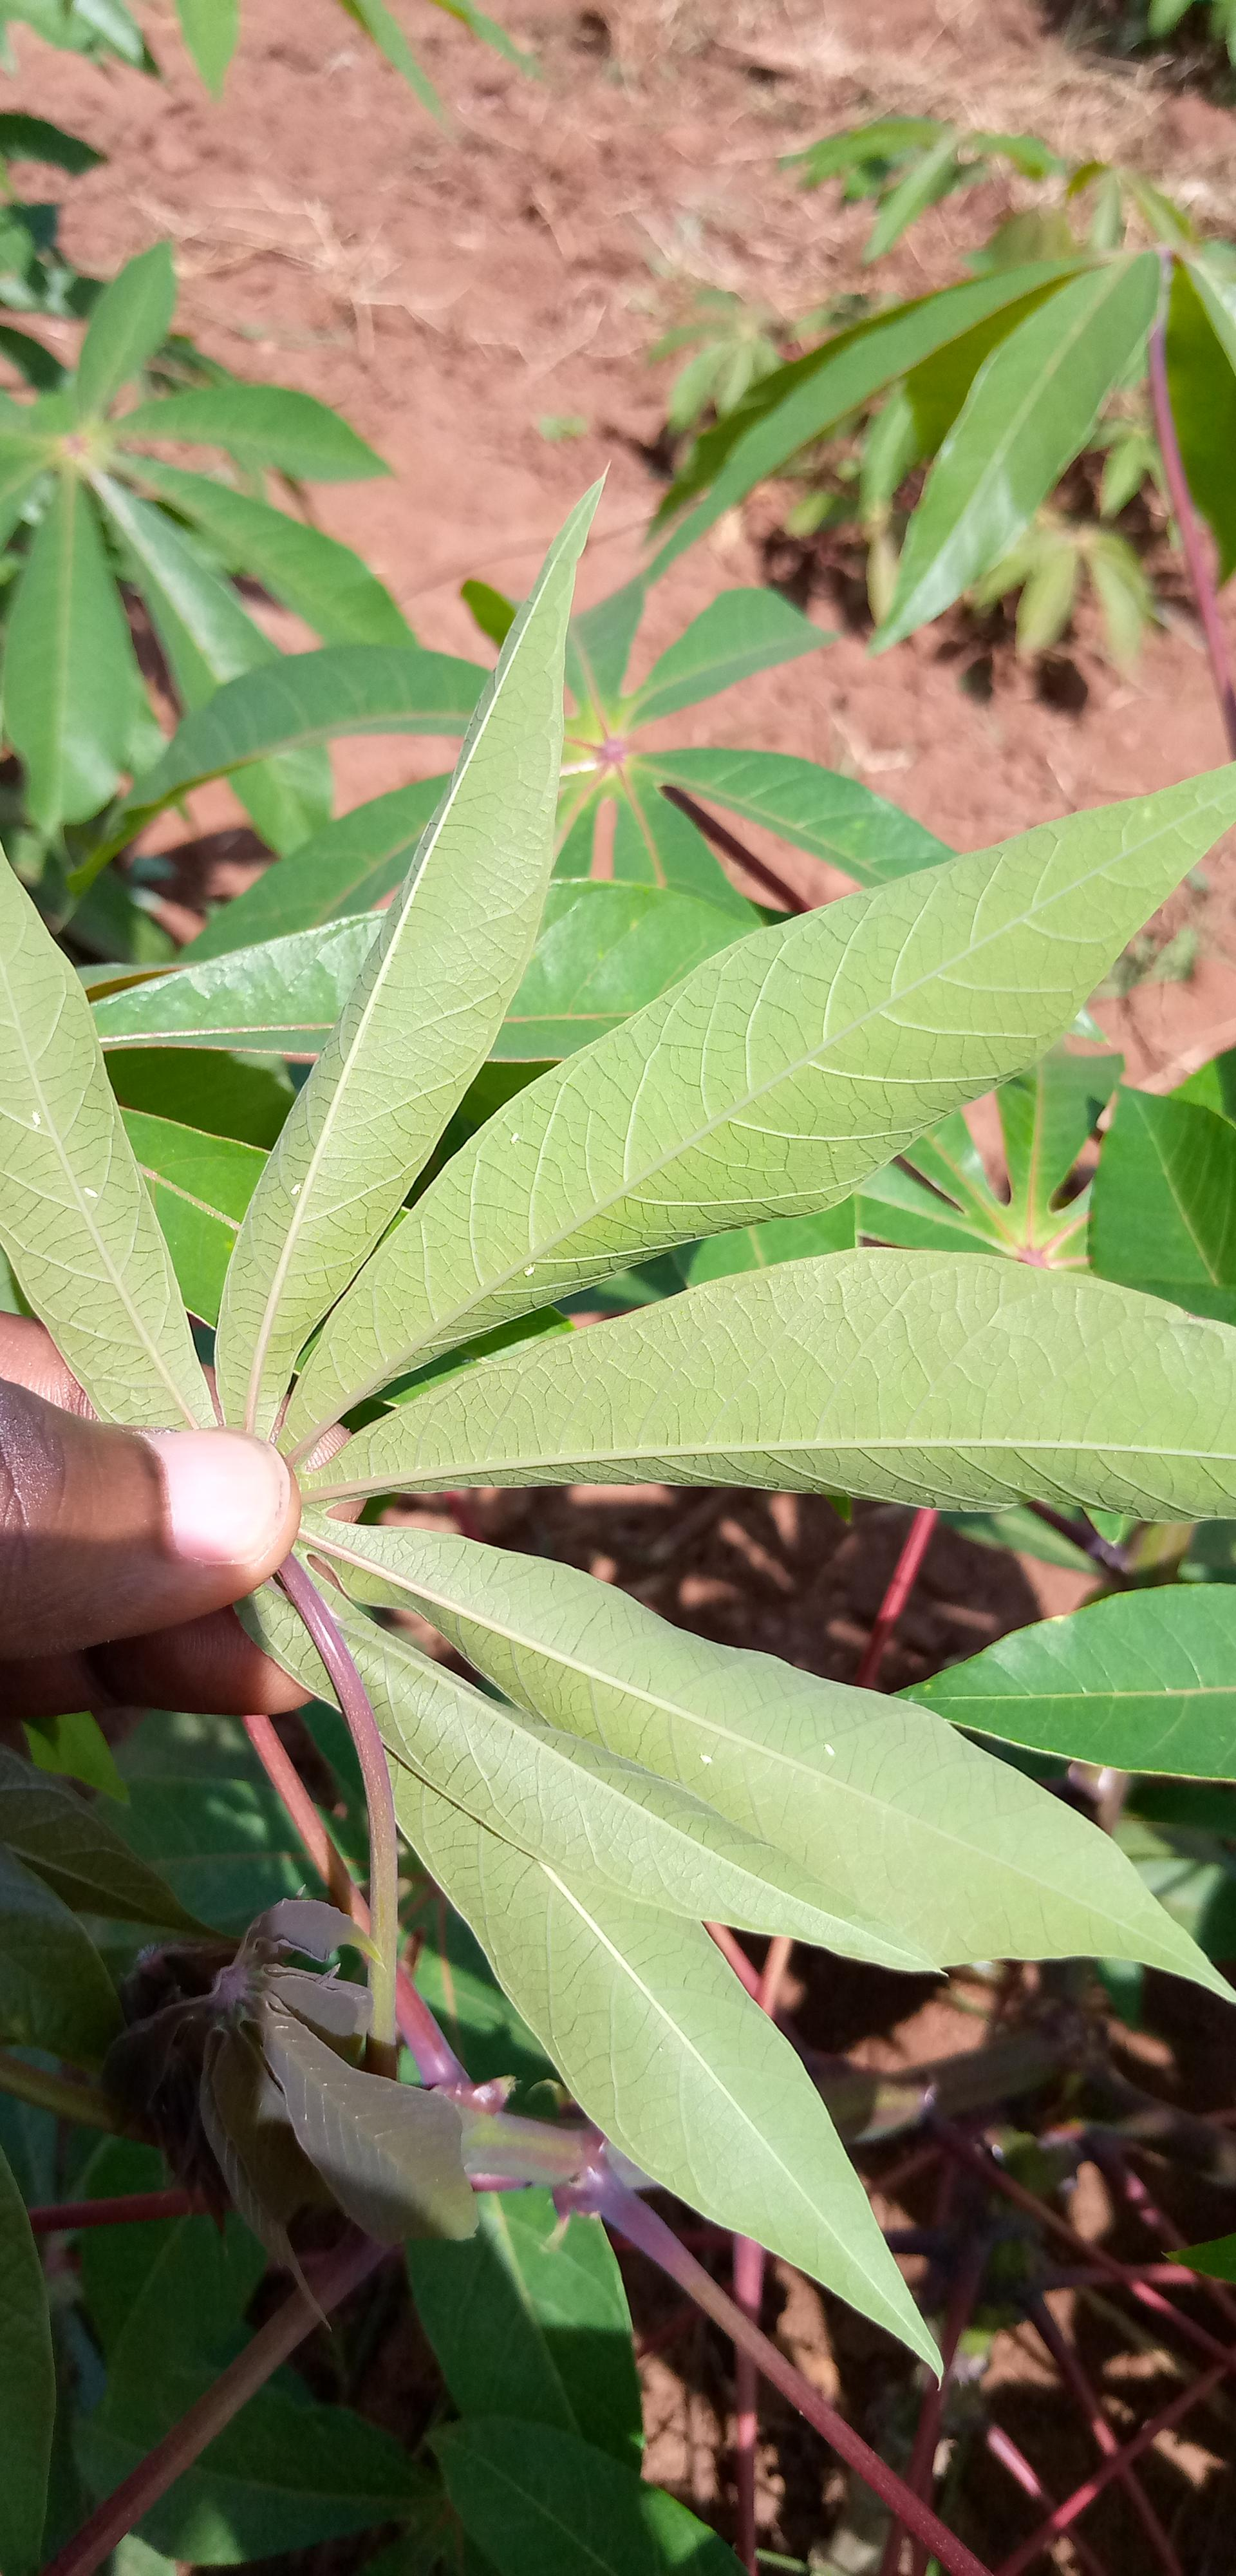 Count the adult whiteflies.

6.